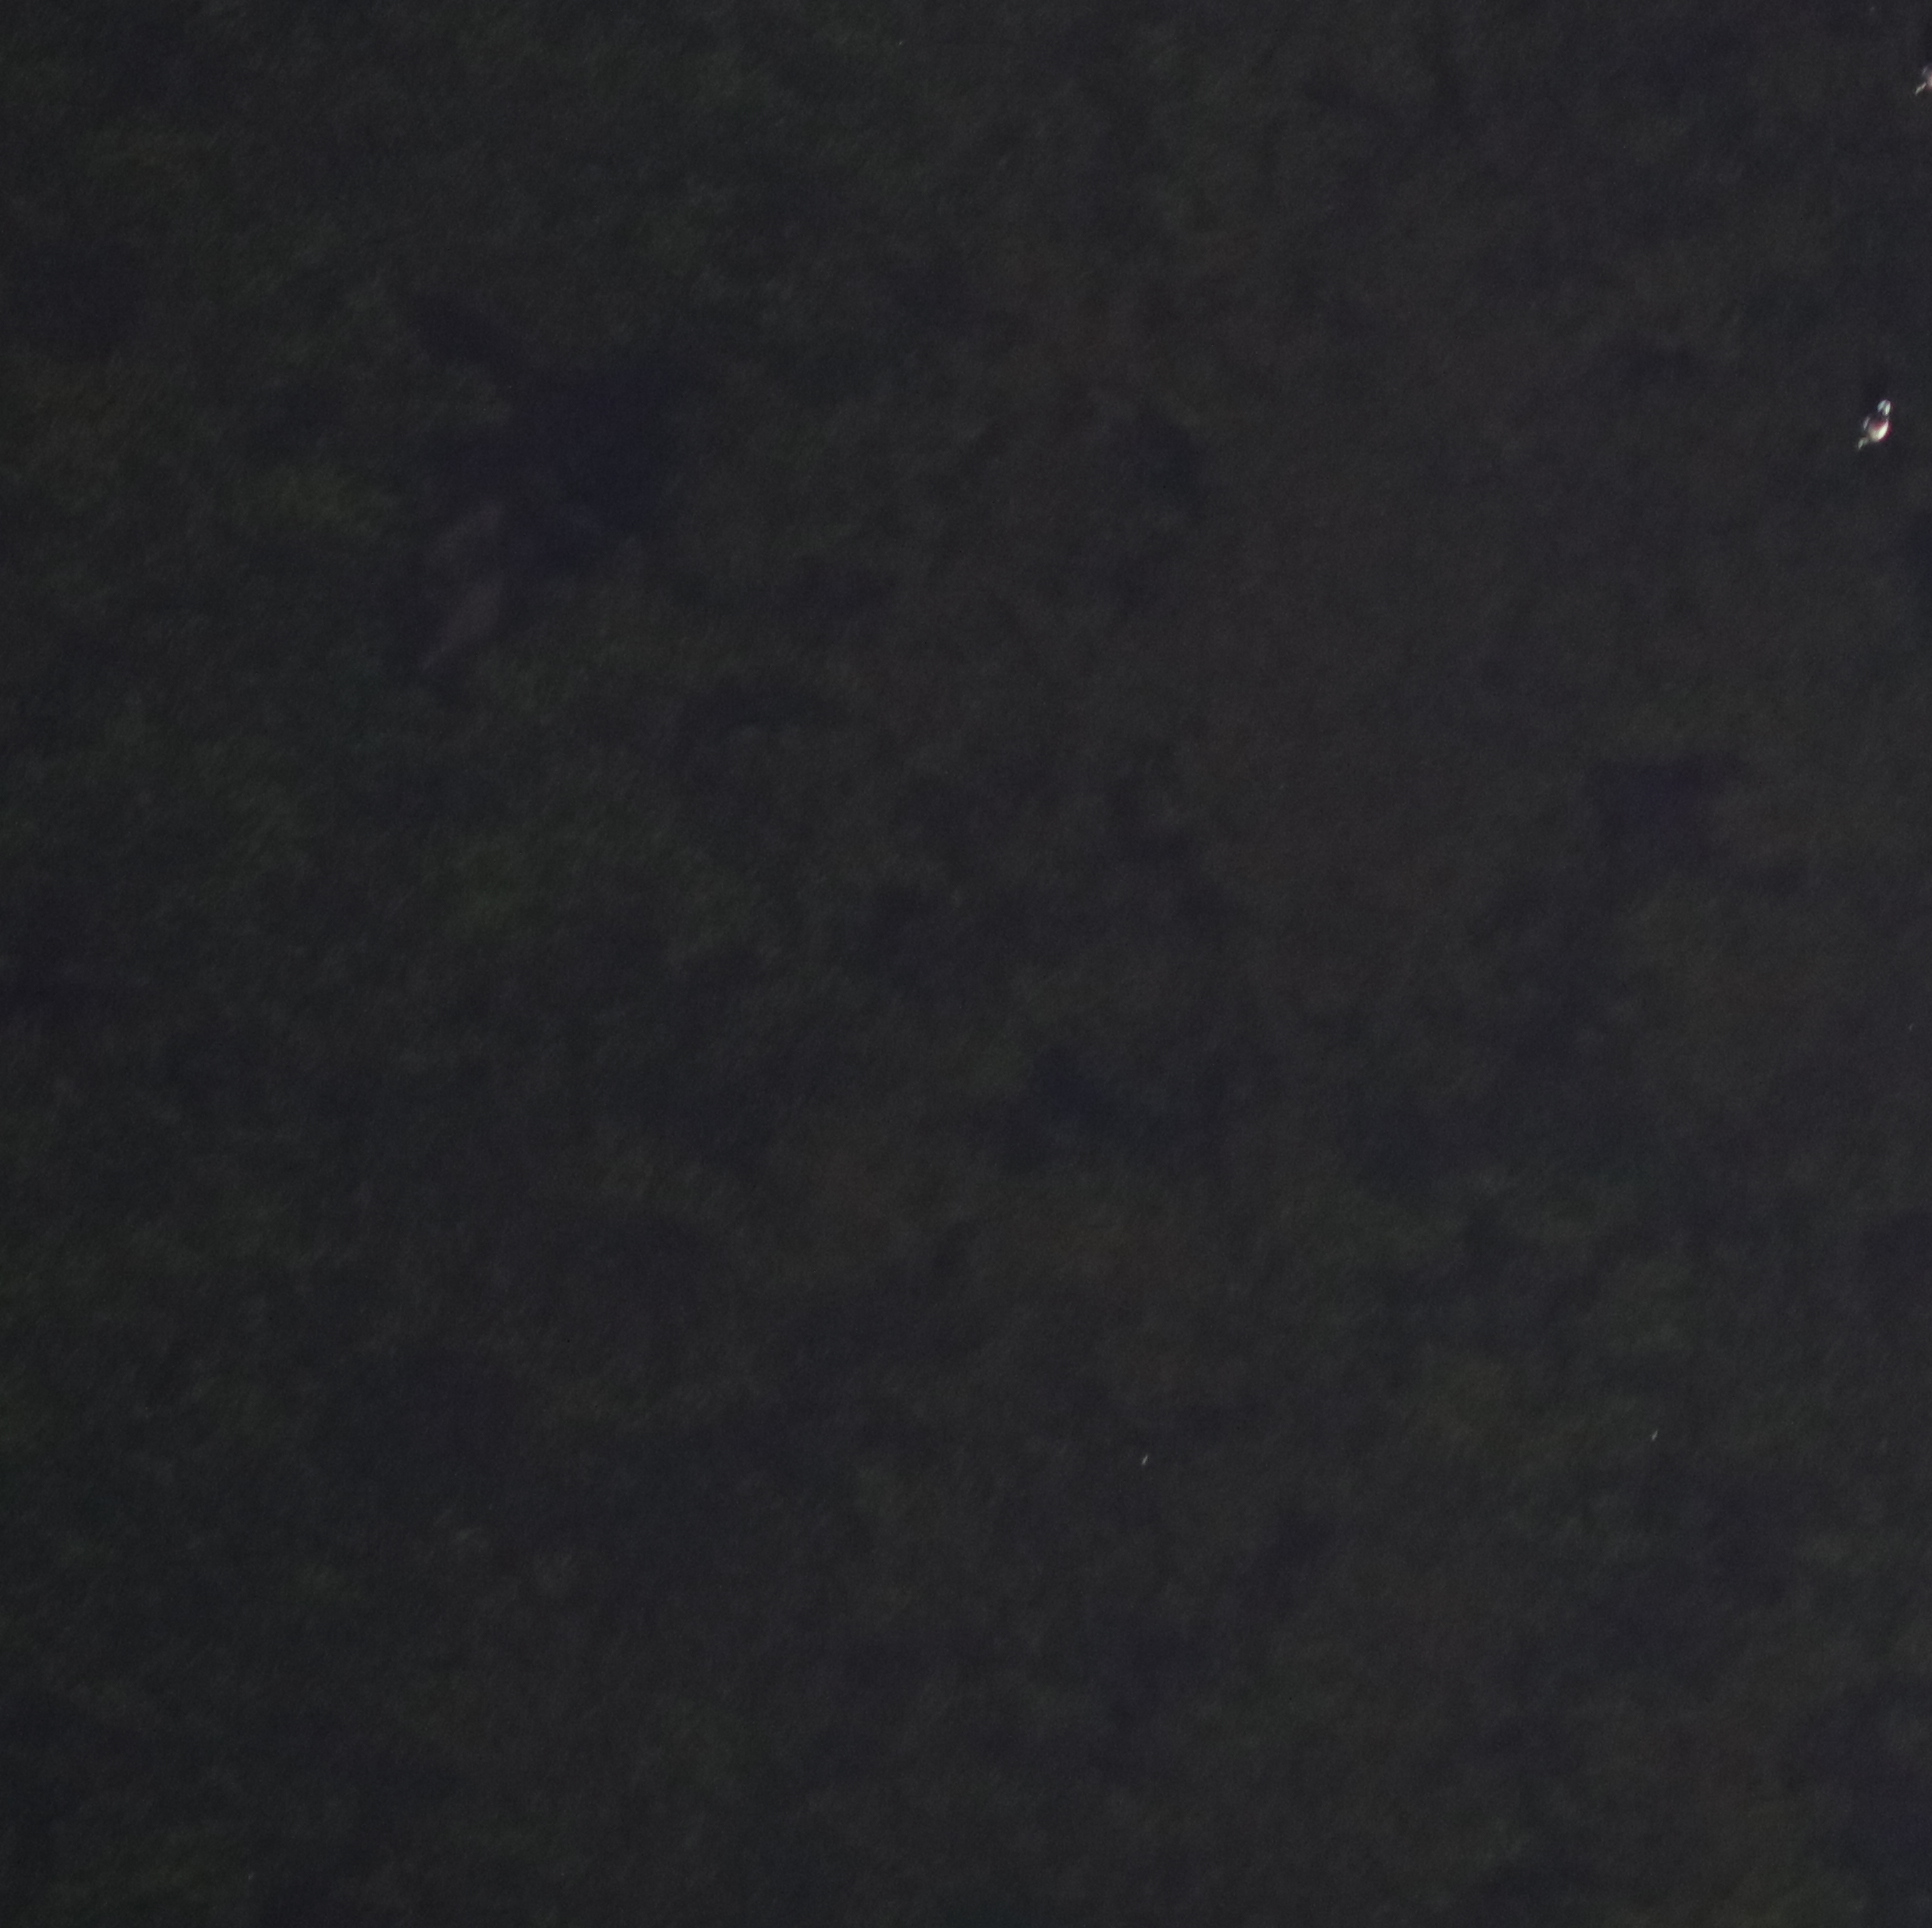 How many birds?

1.